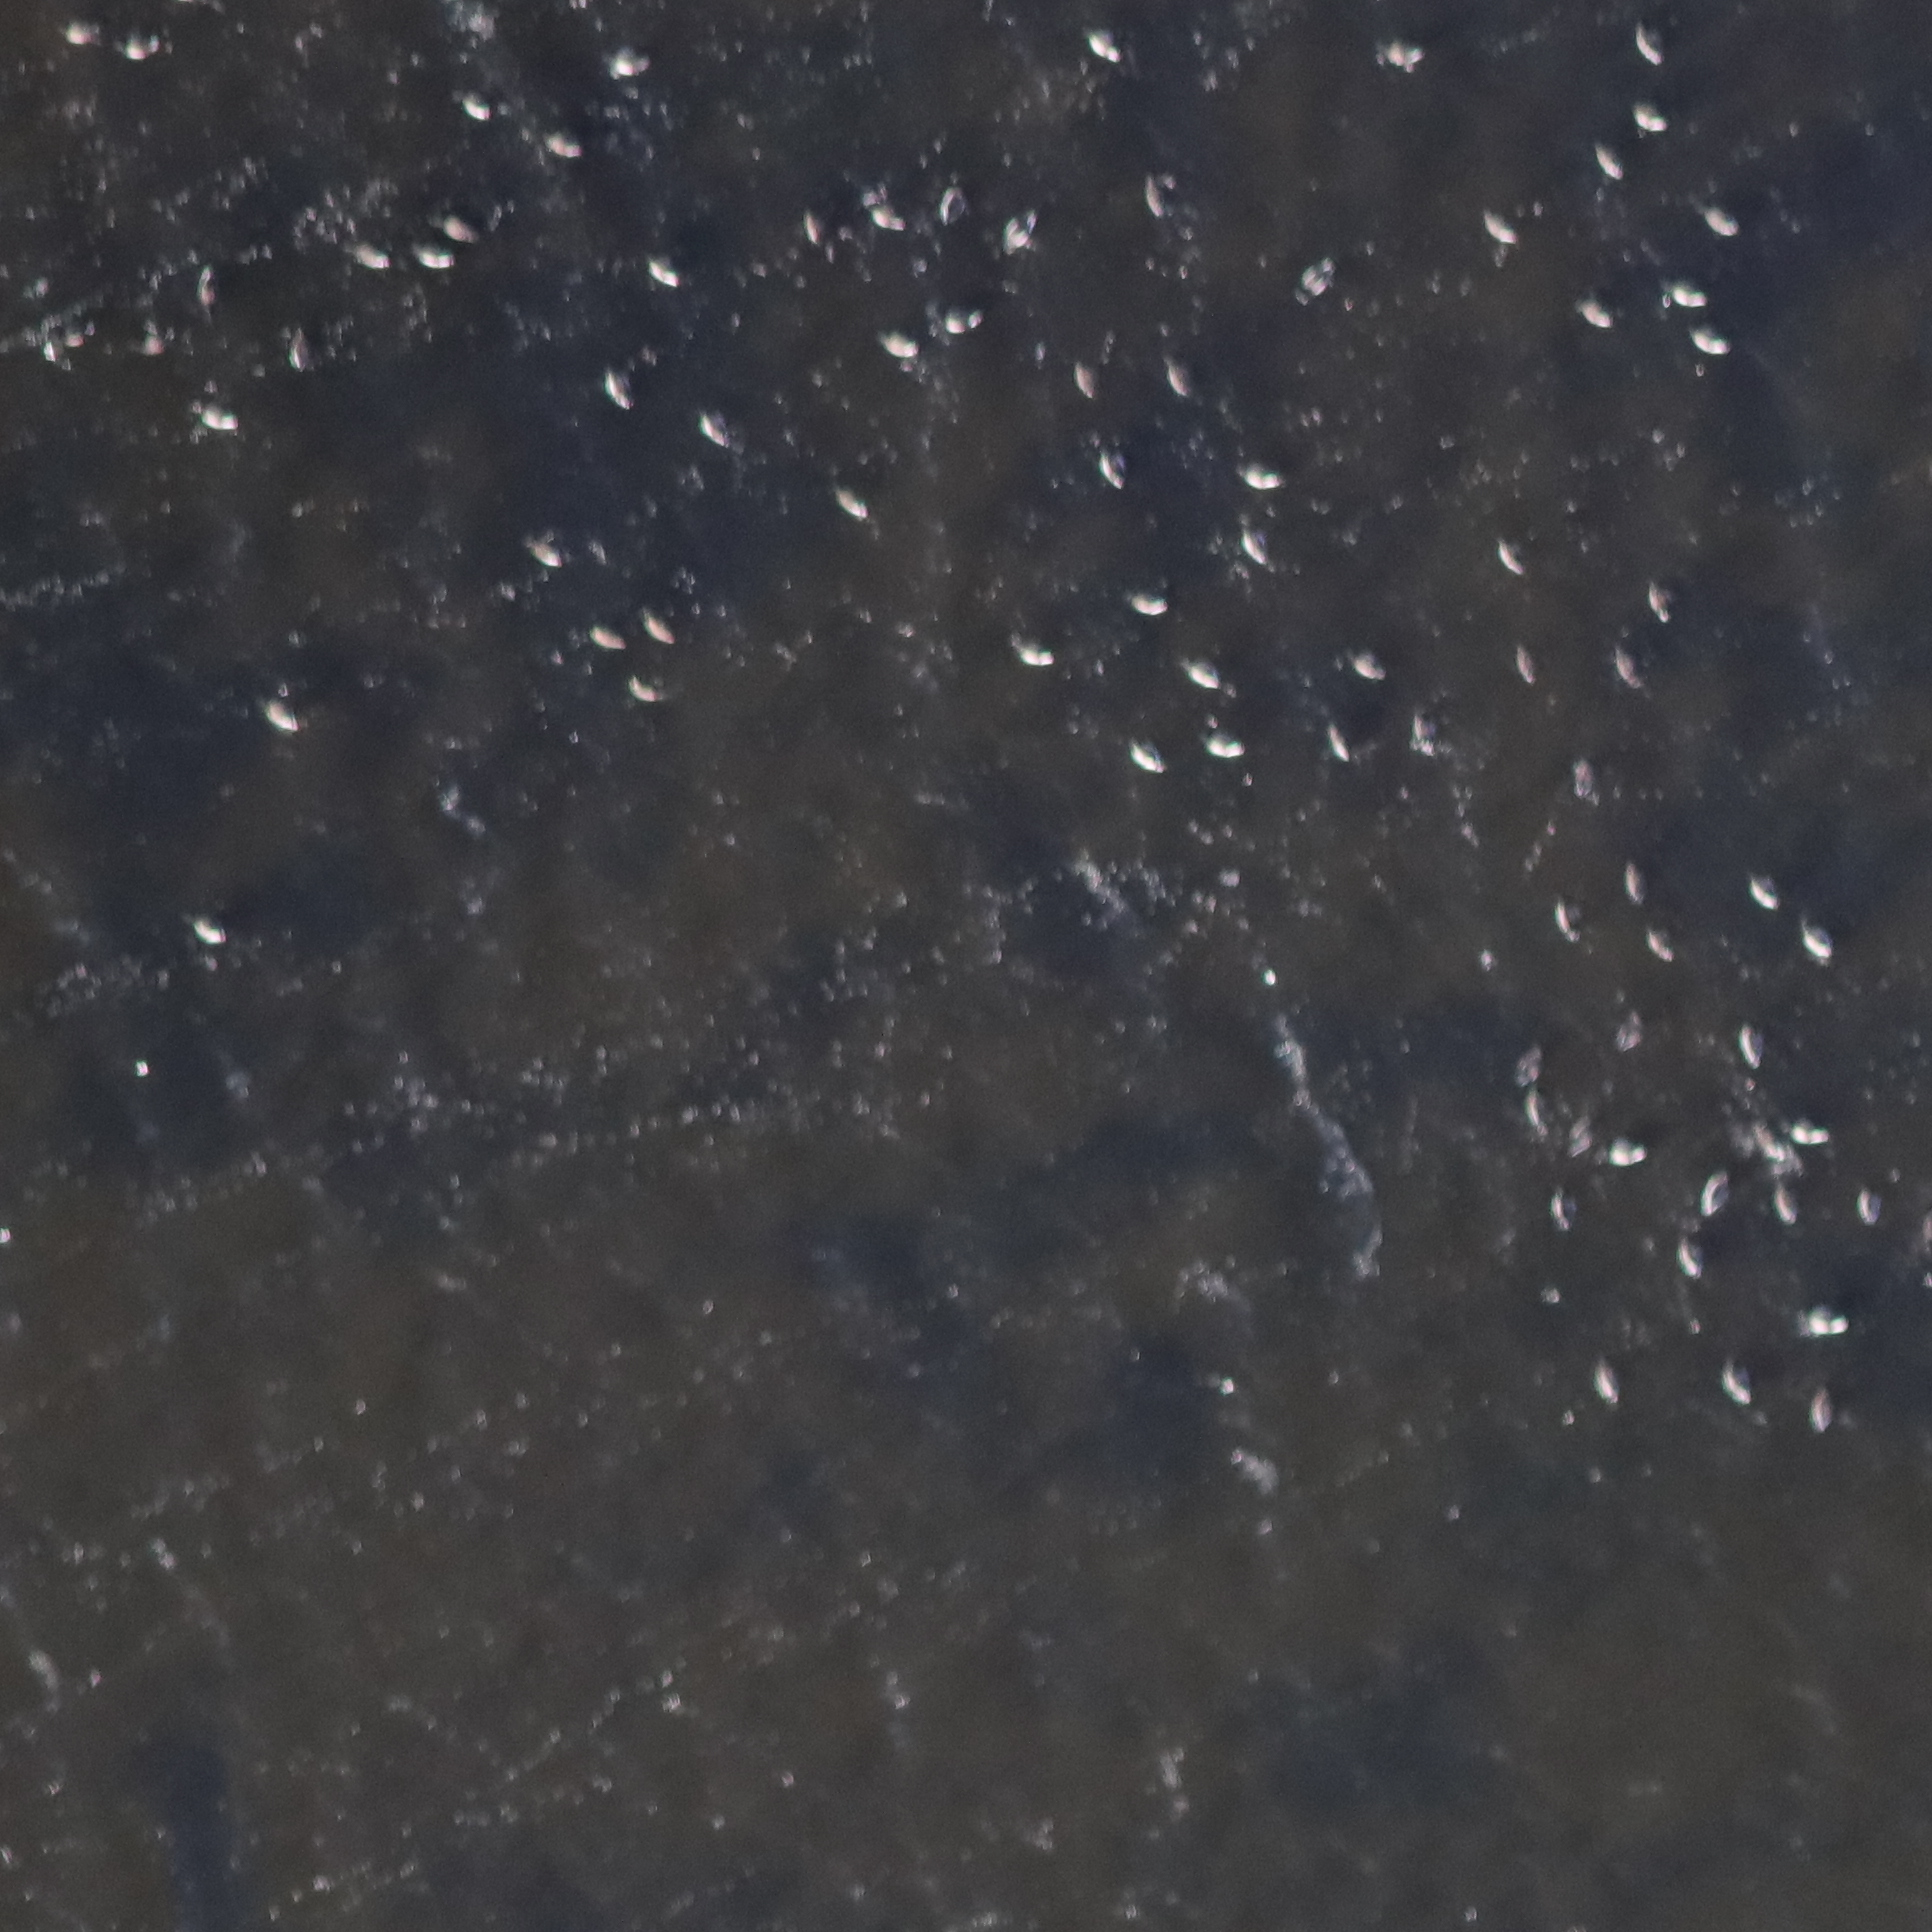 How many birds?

81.